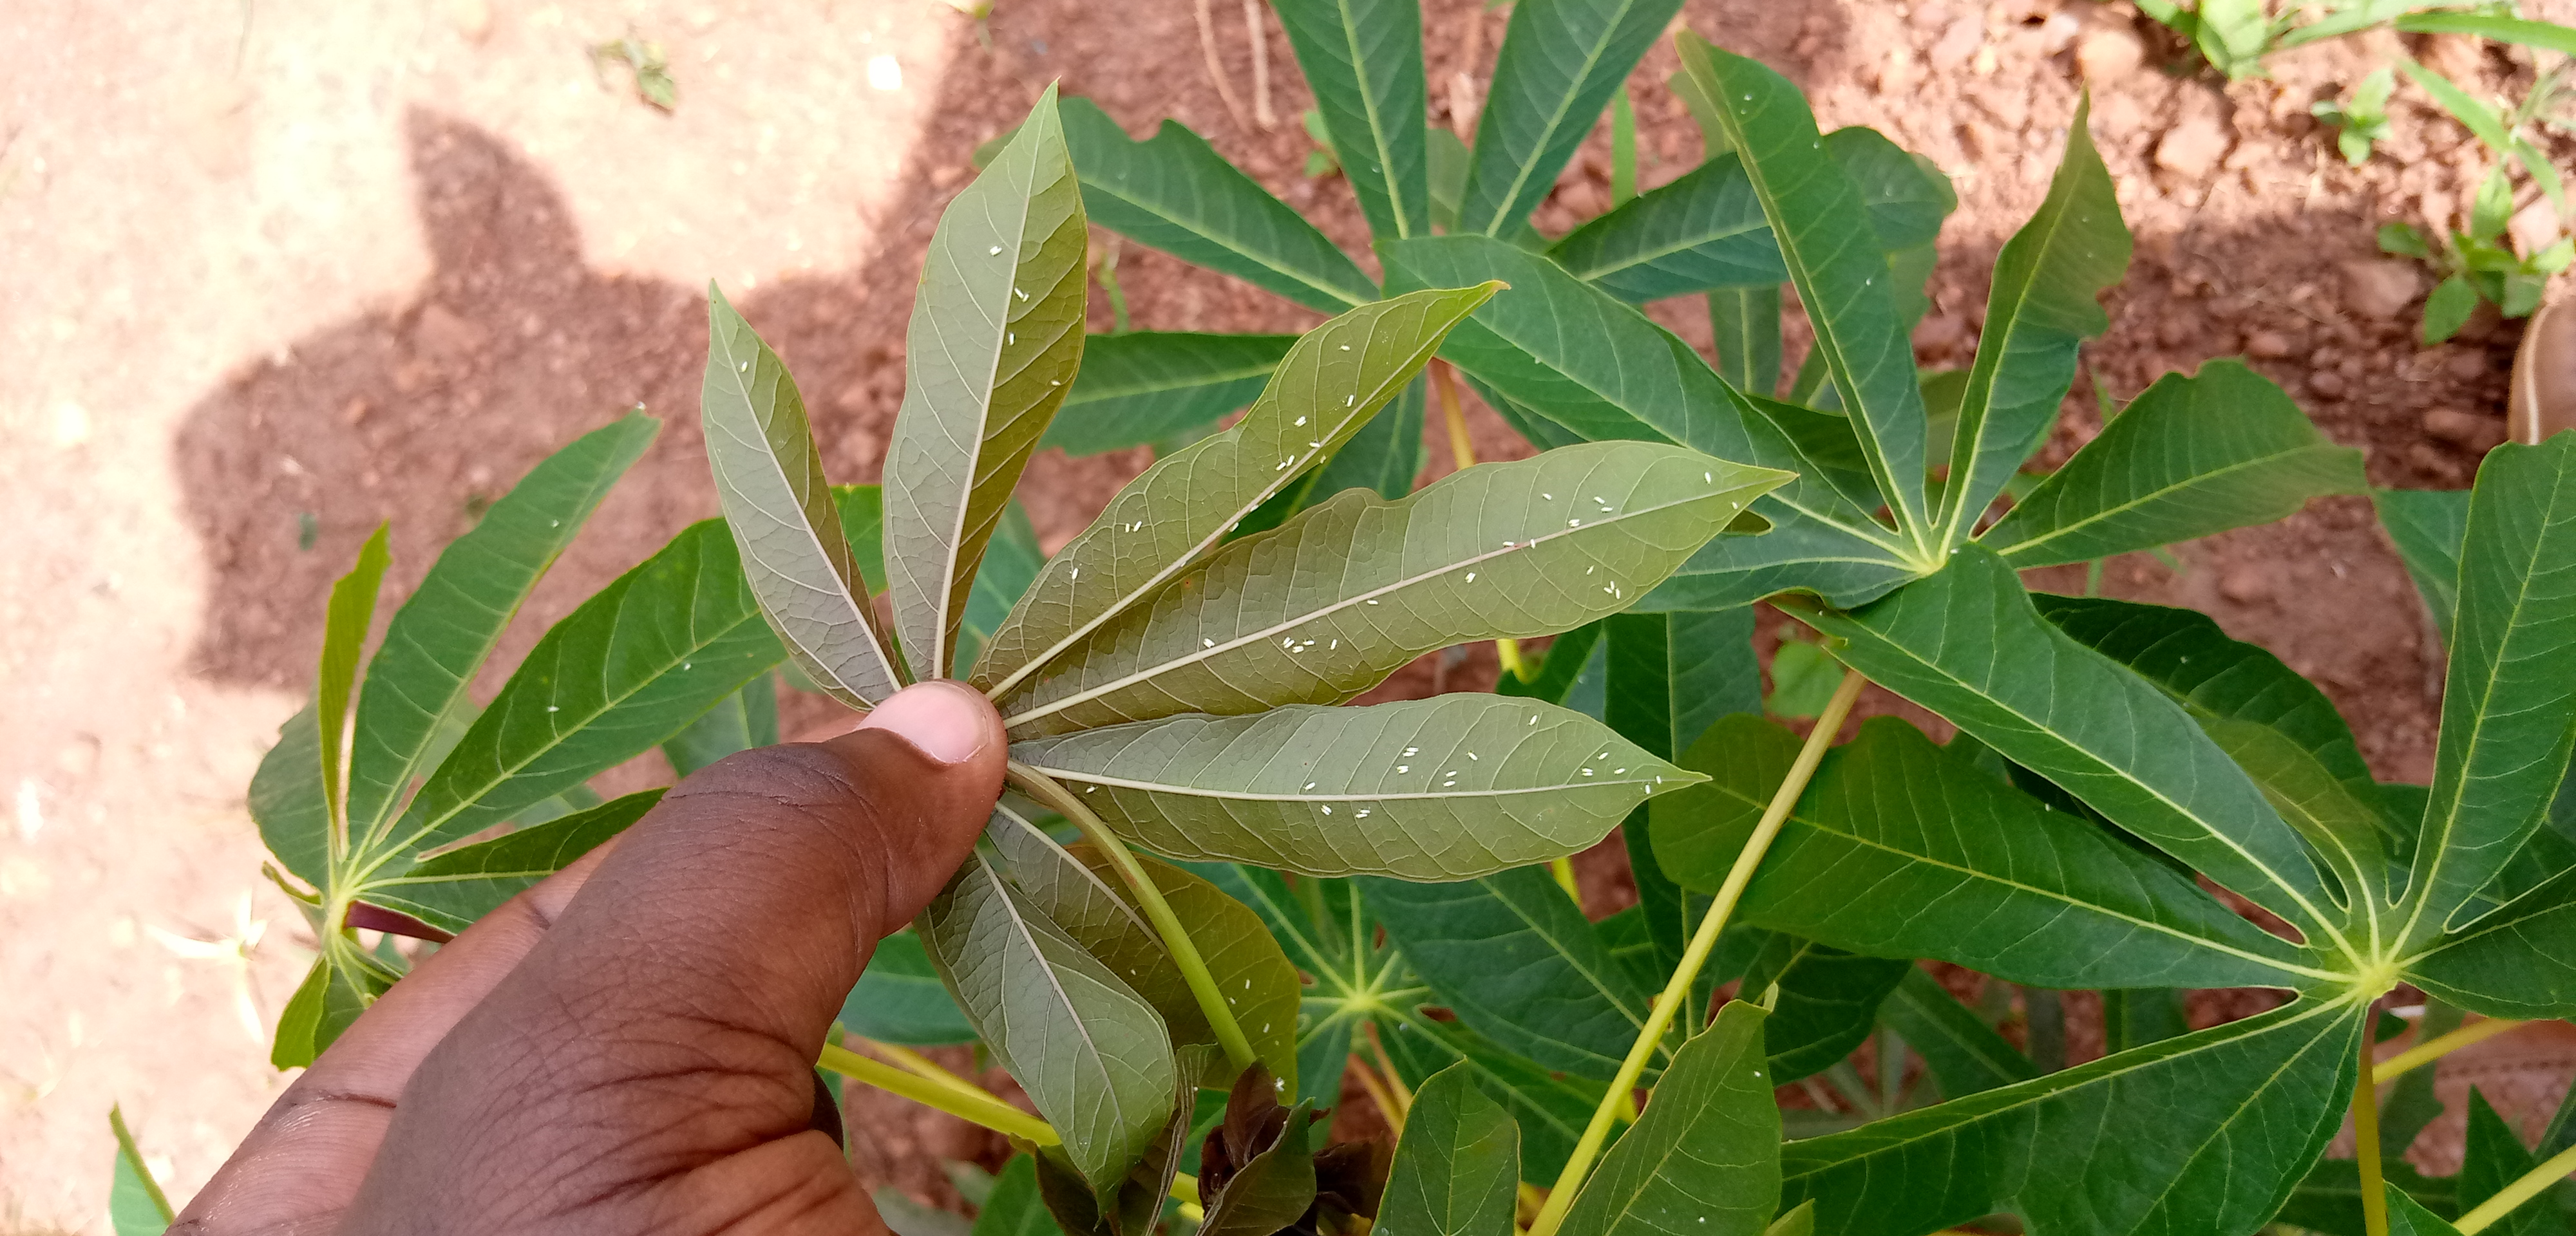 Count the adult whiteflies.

75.